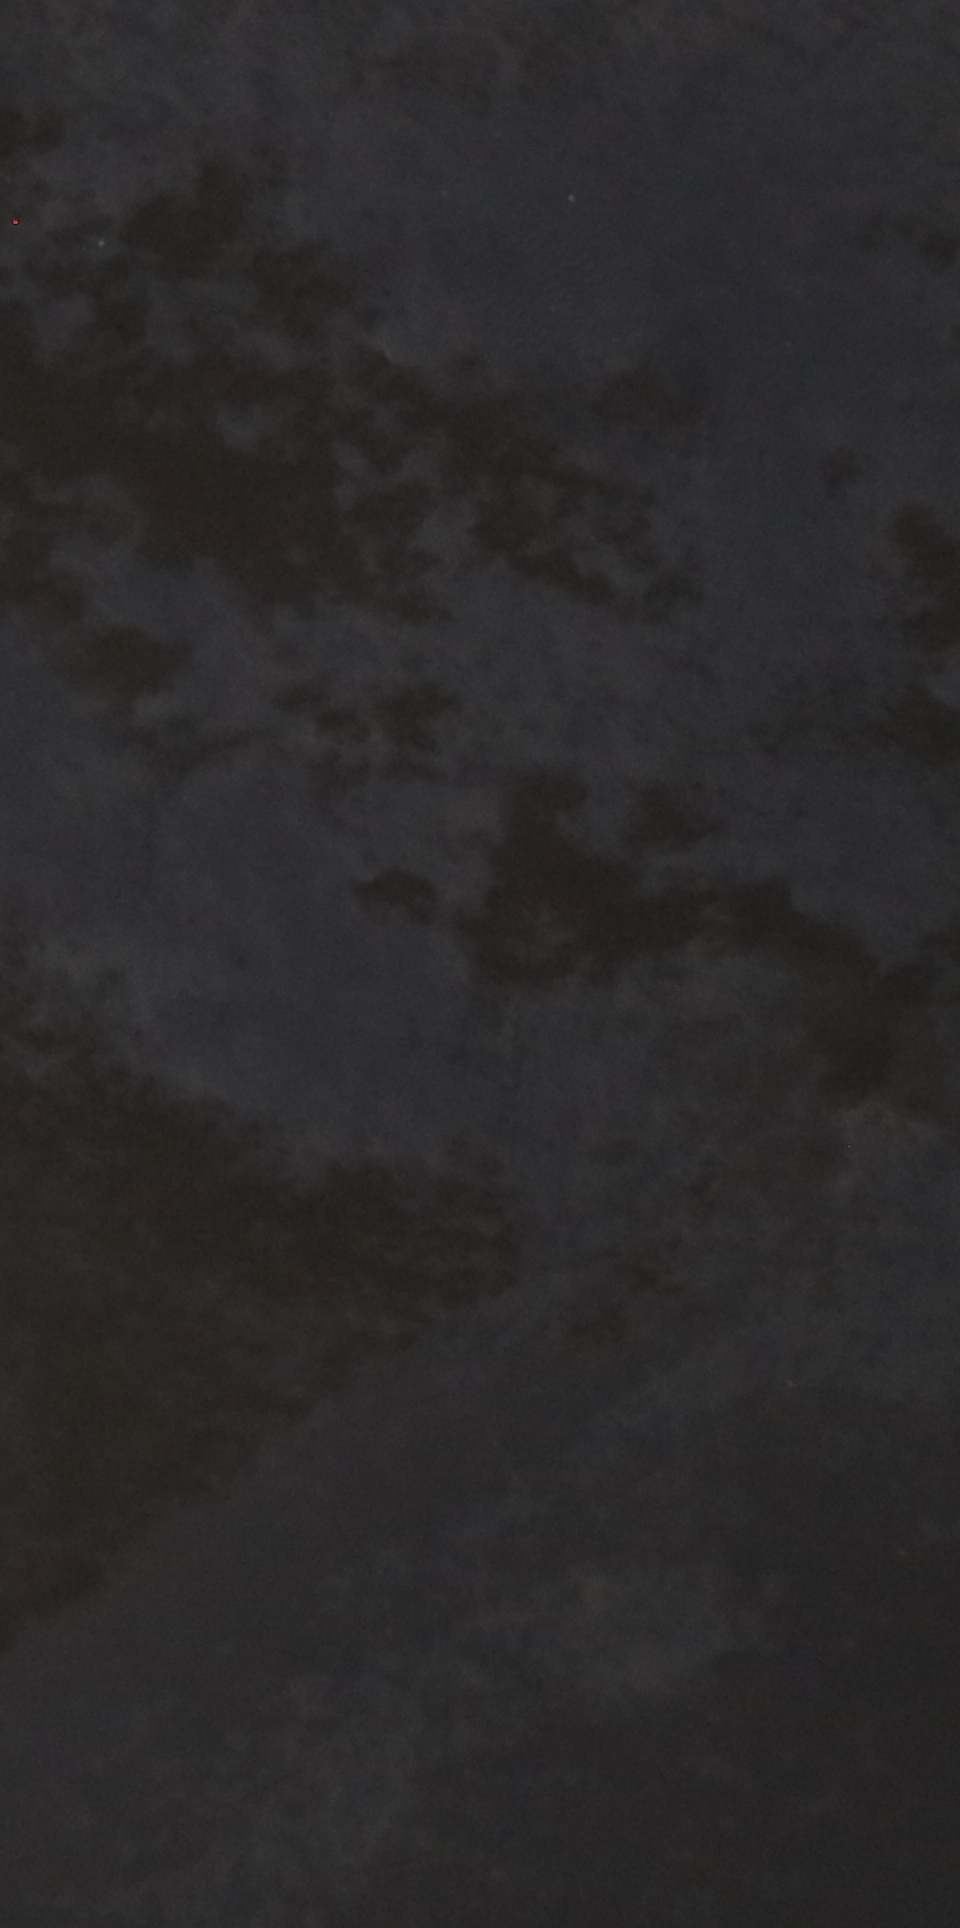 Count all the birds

0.